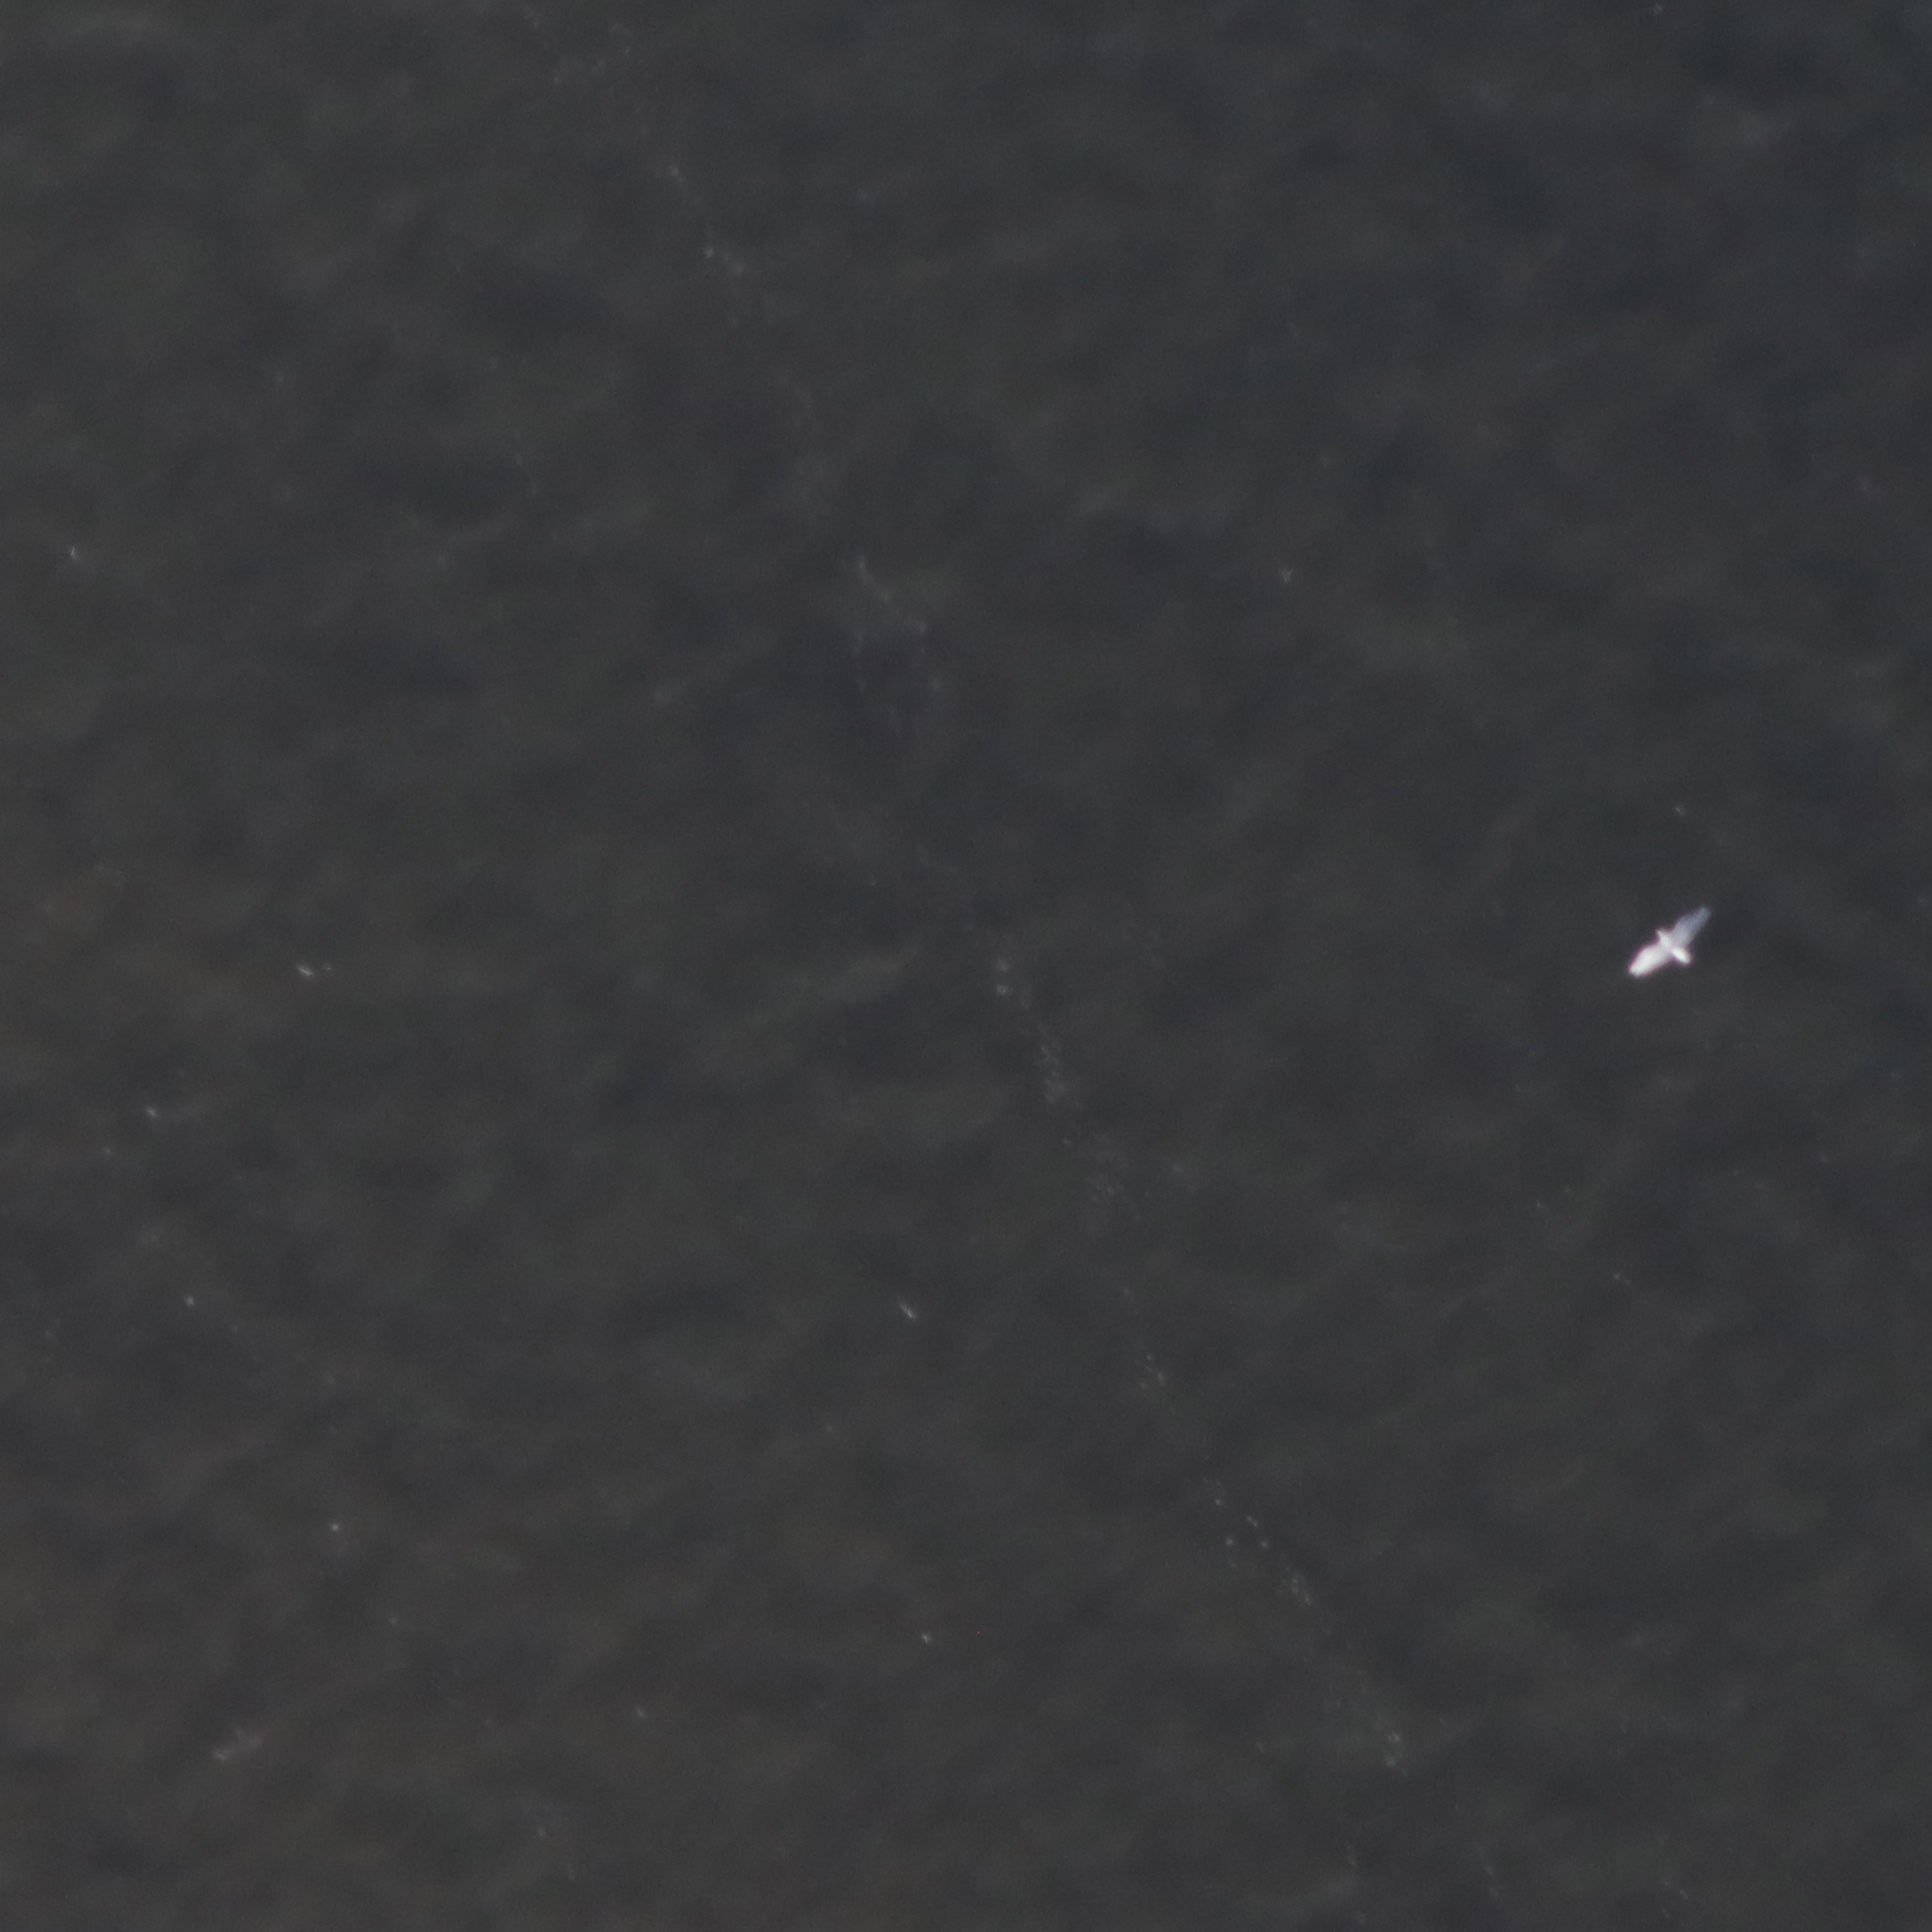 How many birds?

1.